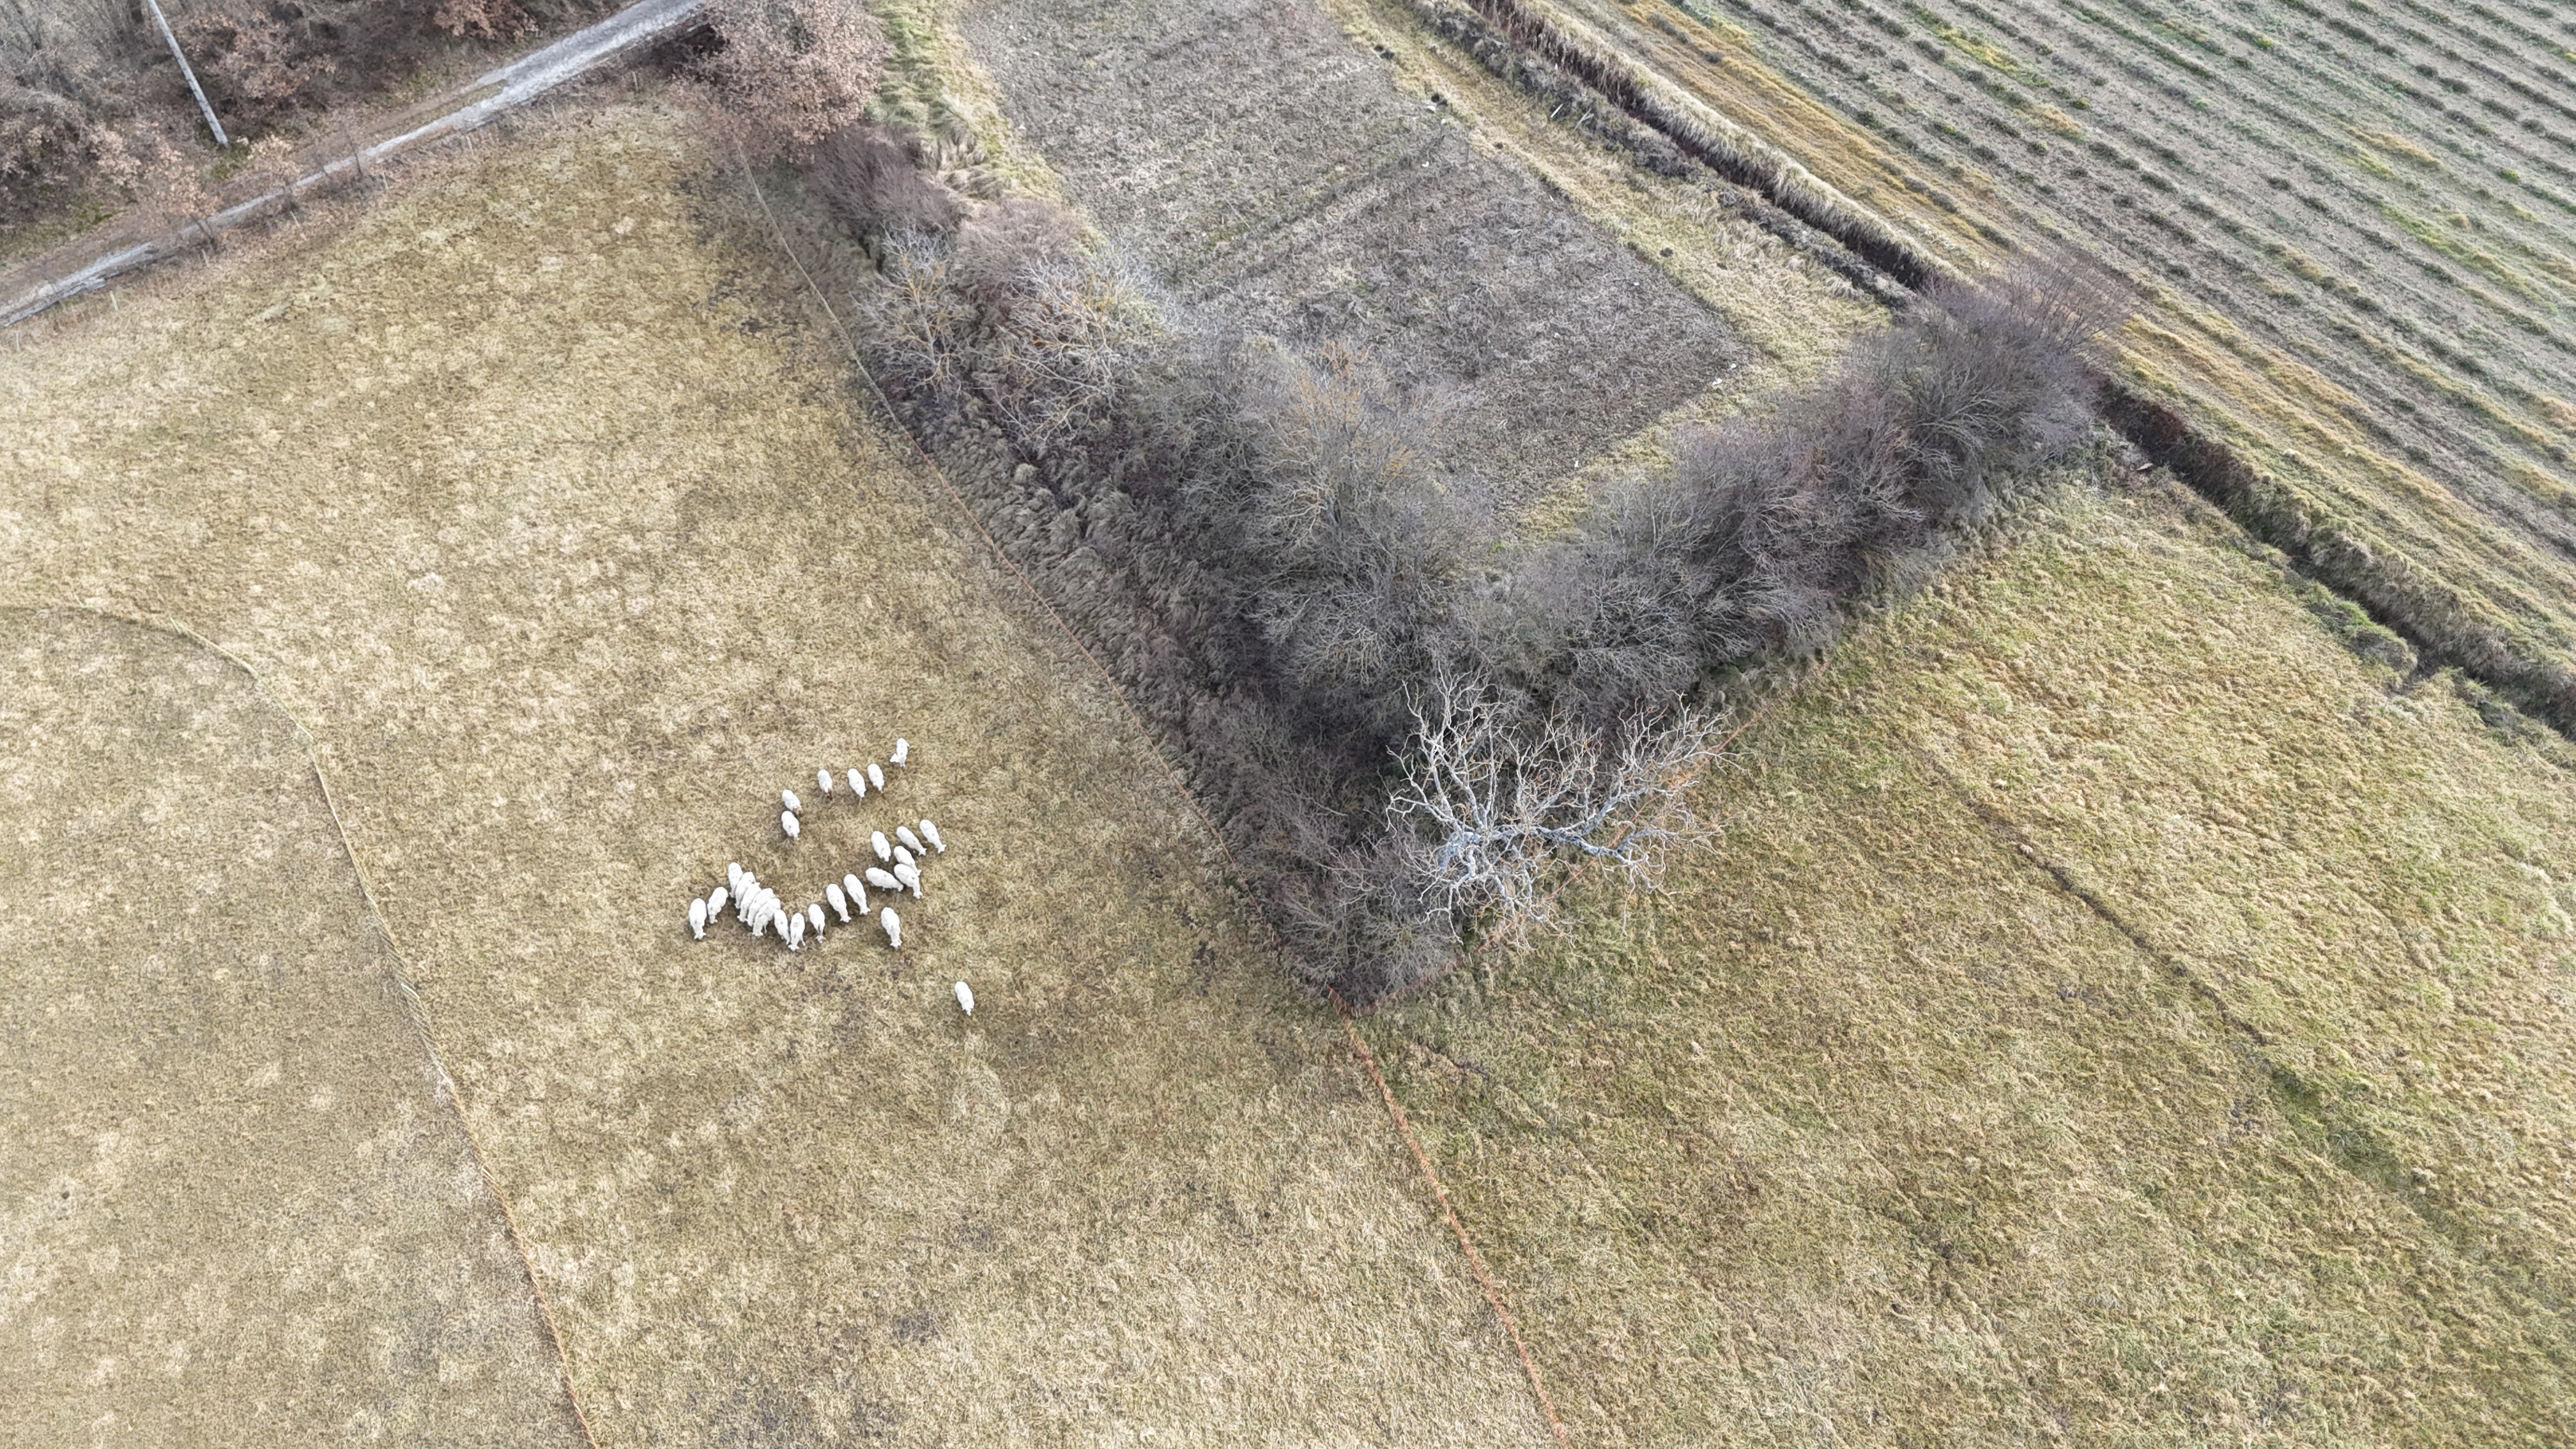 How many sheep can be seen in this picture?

26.